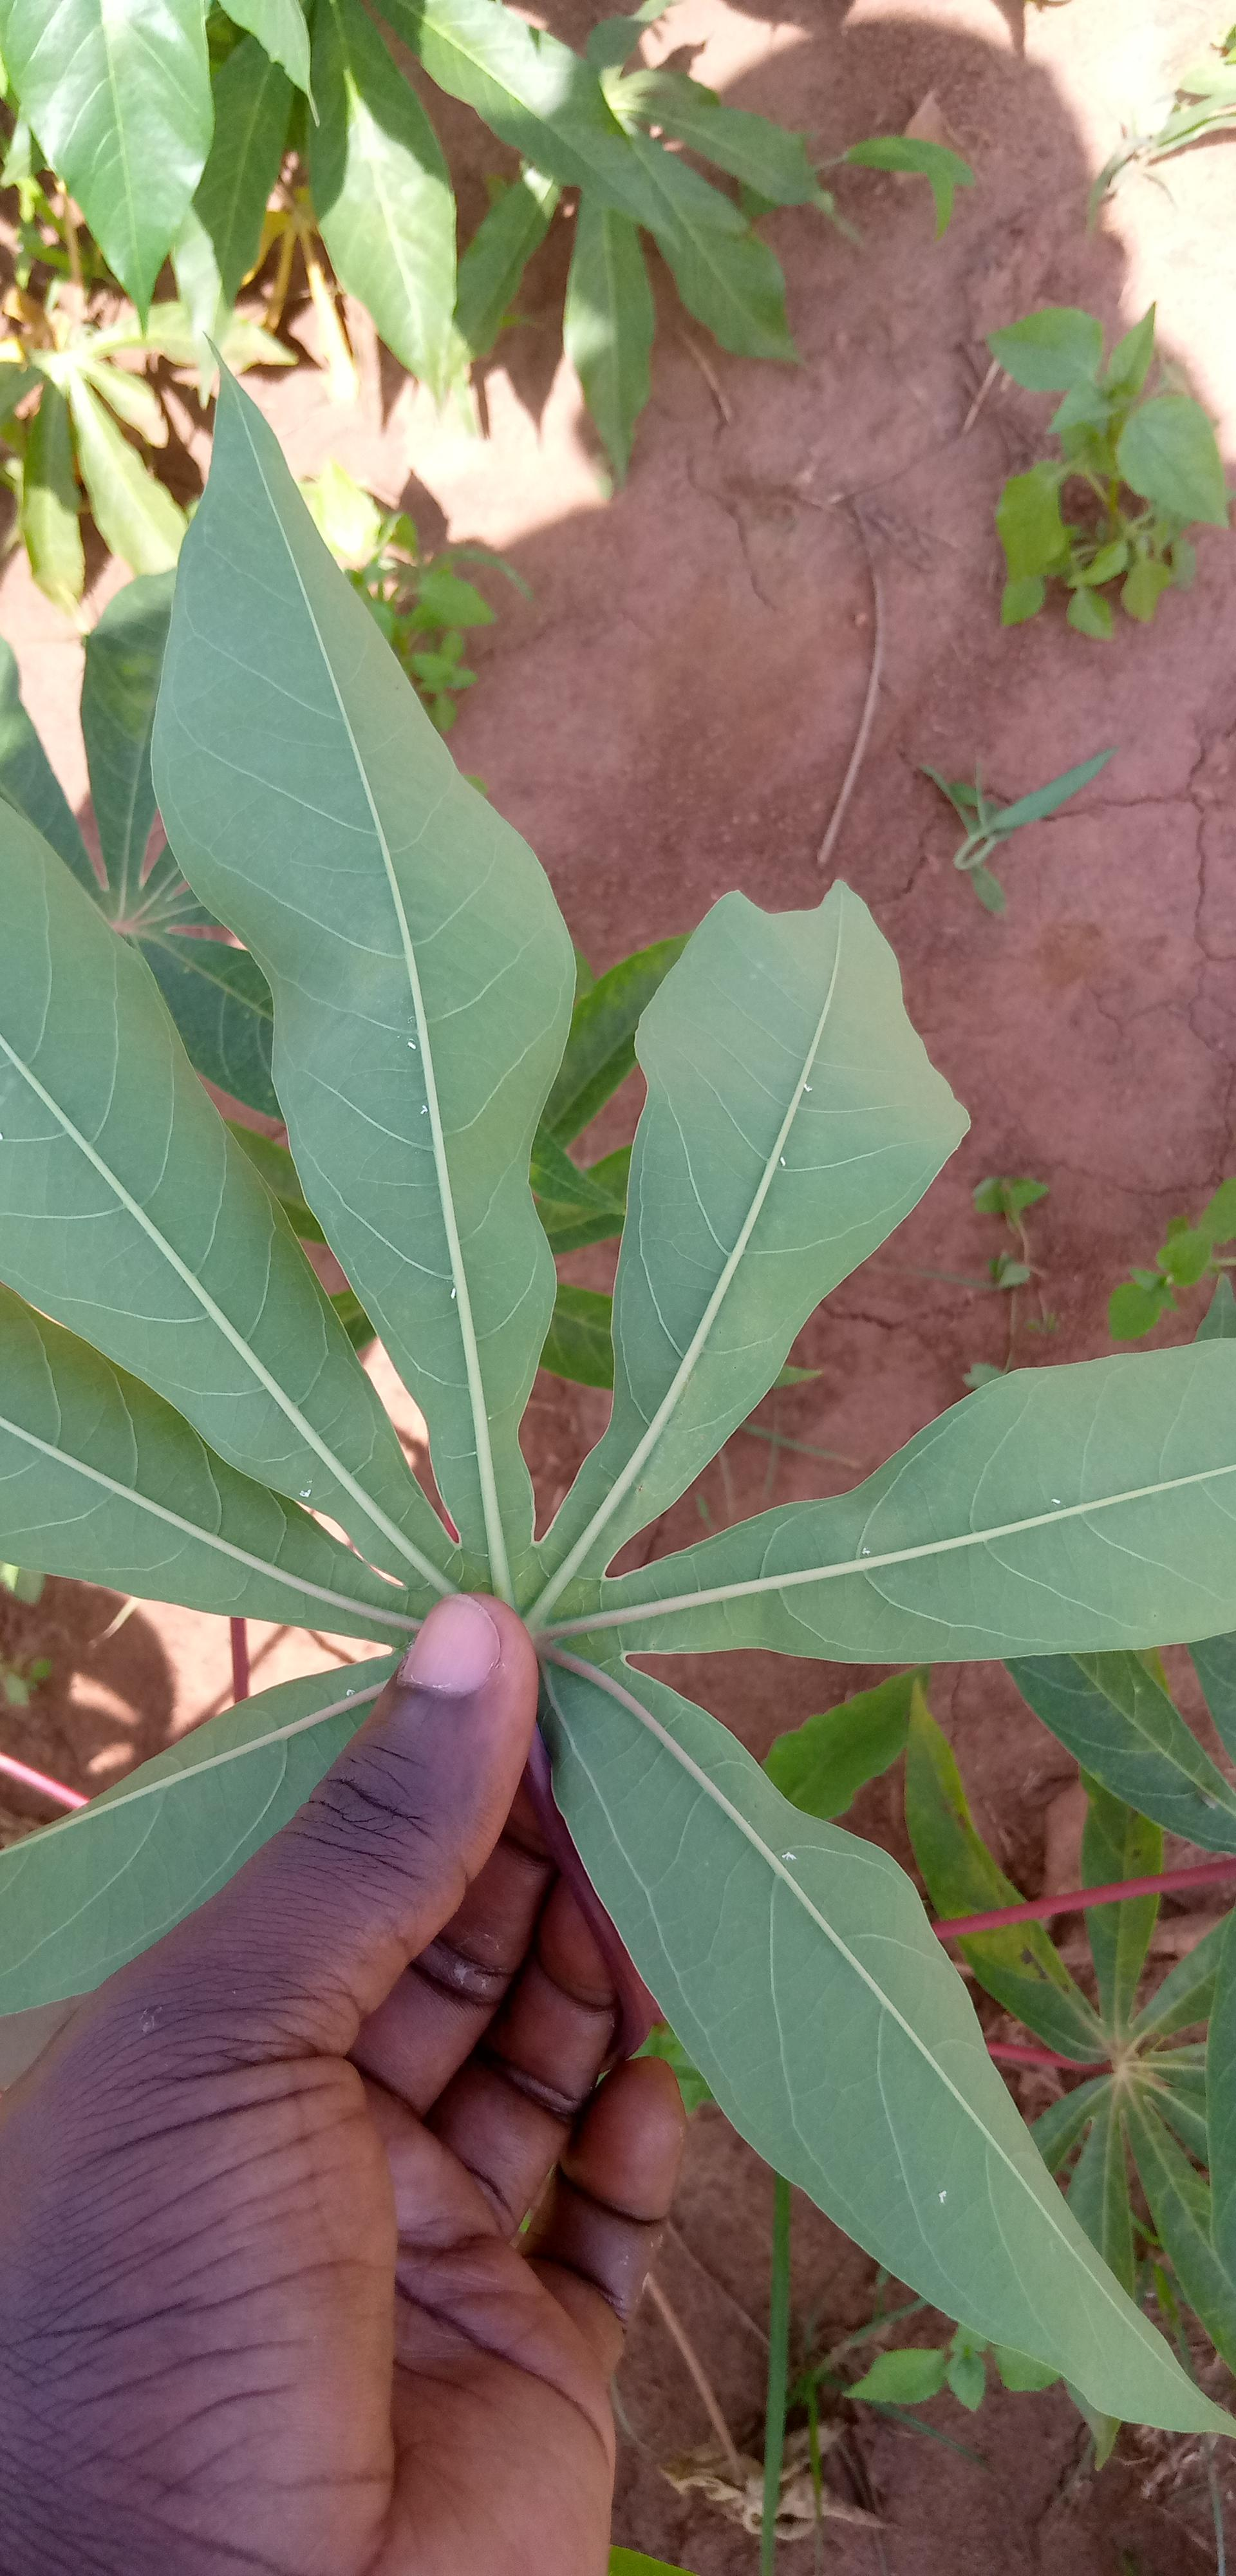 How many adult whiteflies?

11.